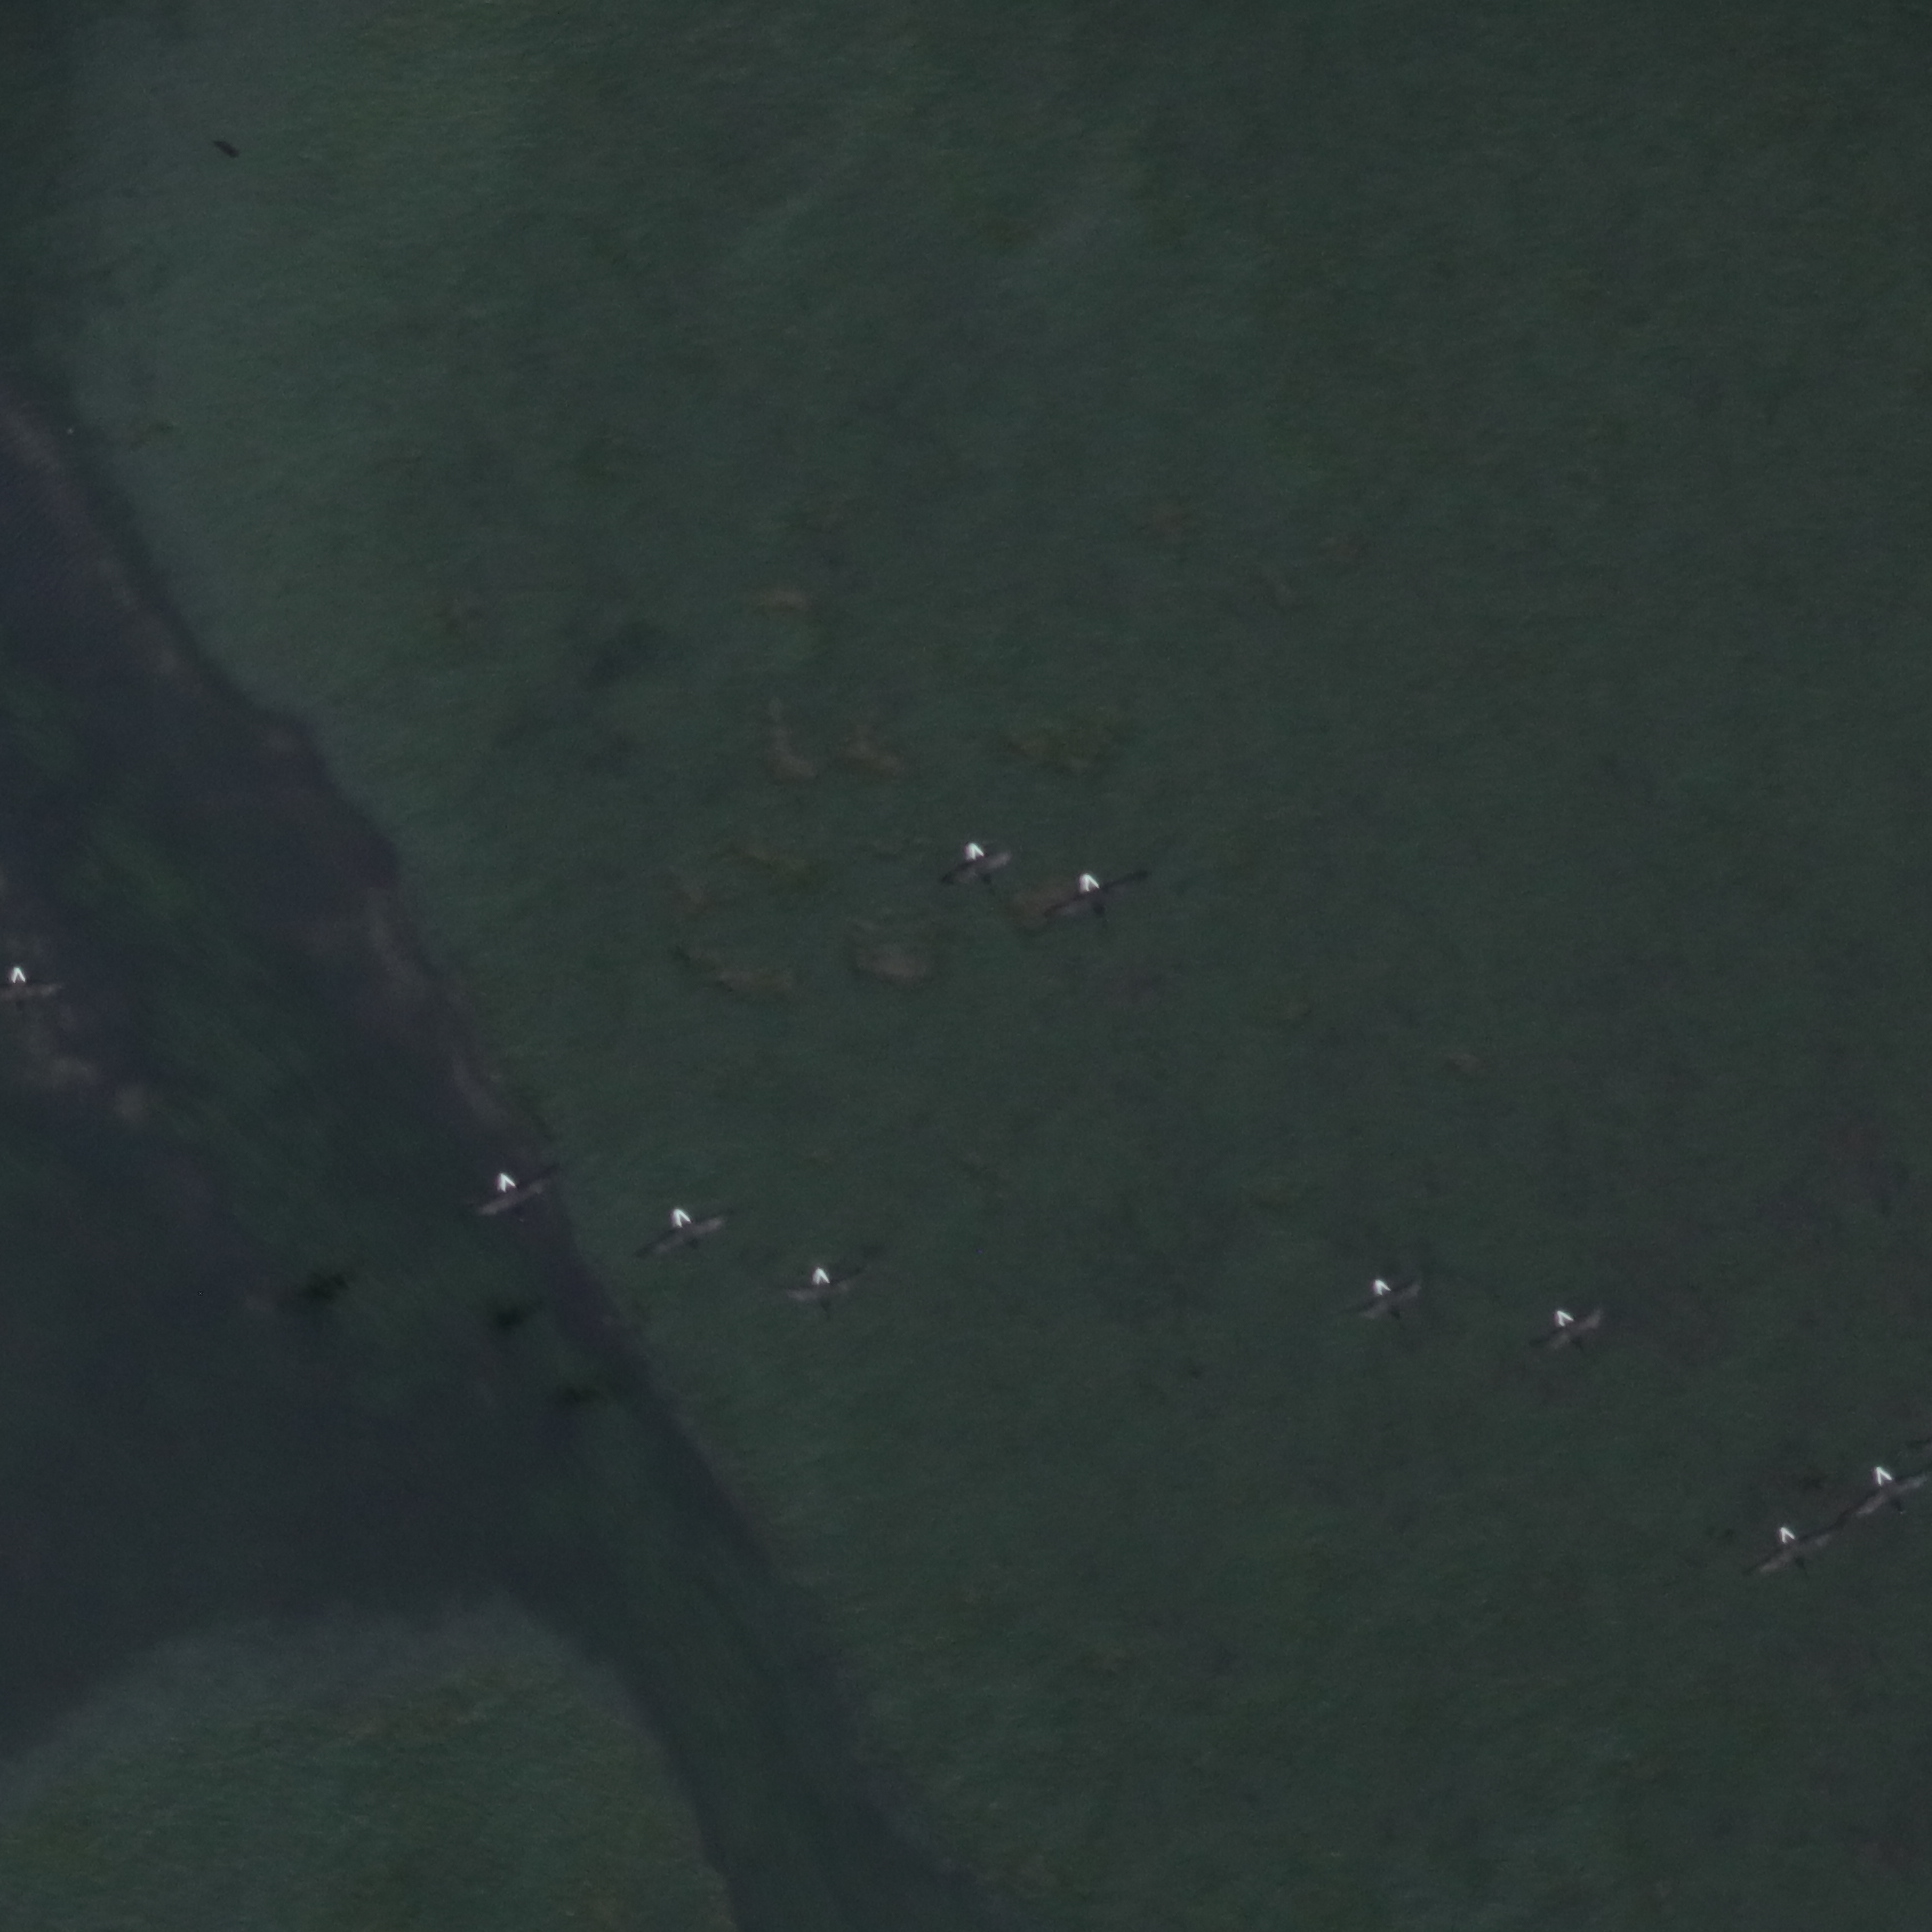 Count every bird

10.